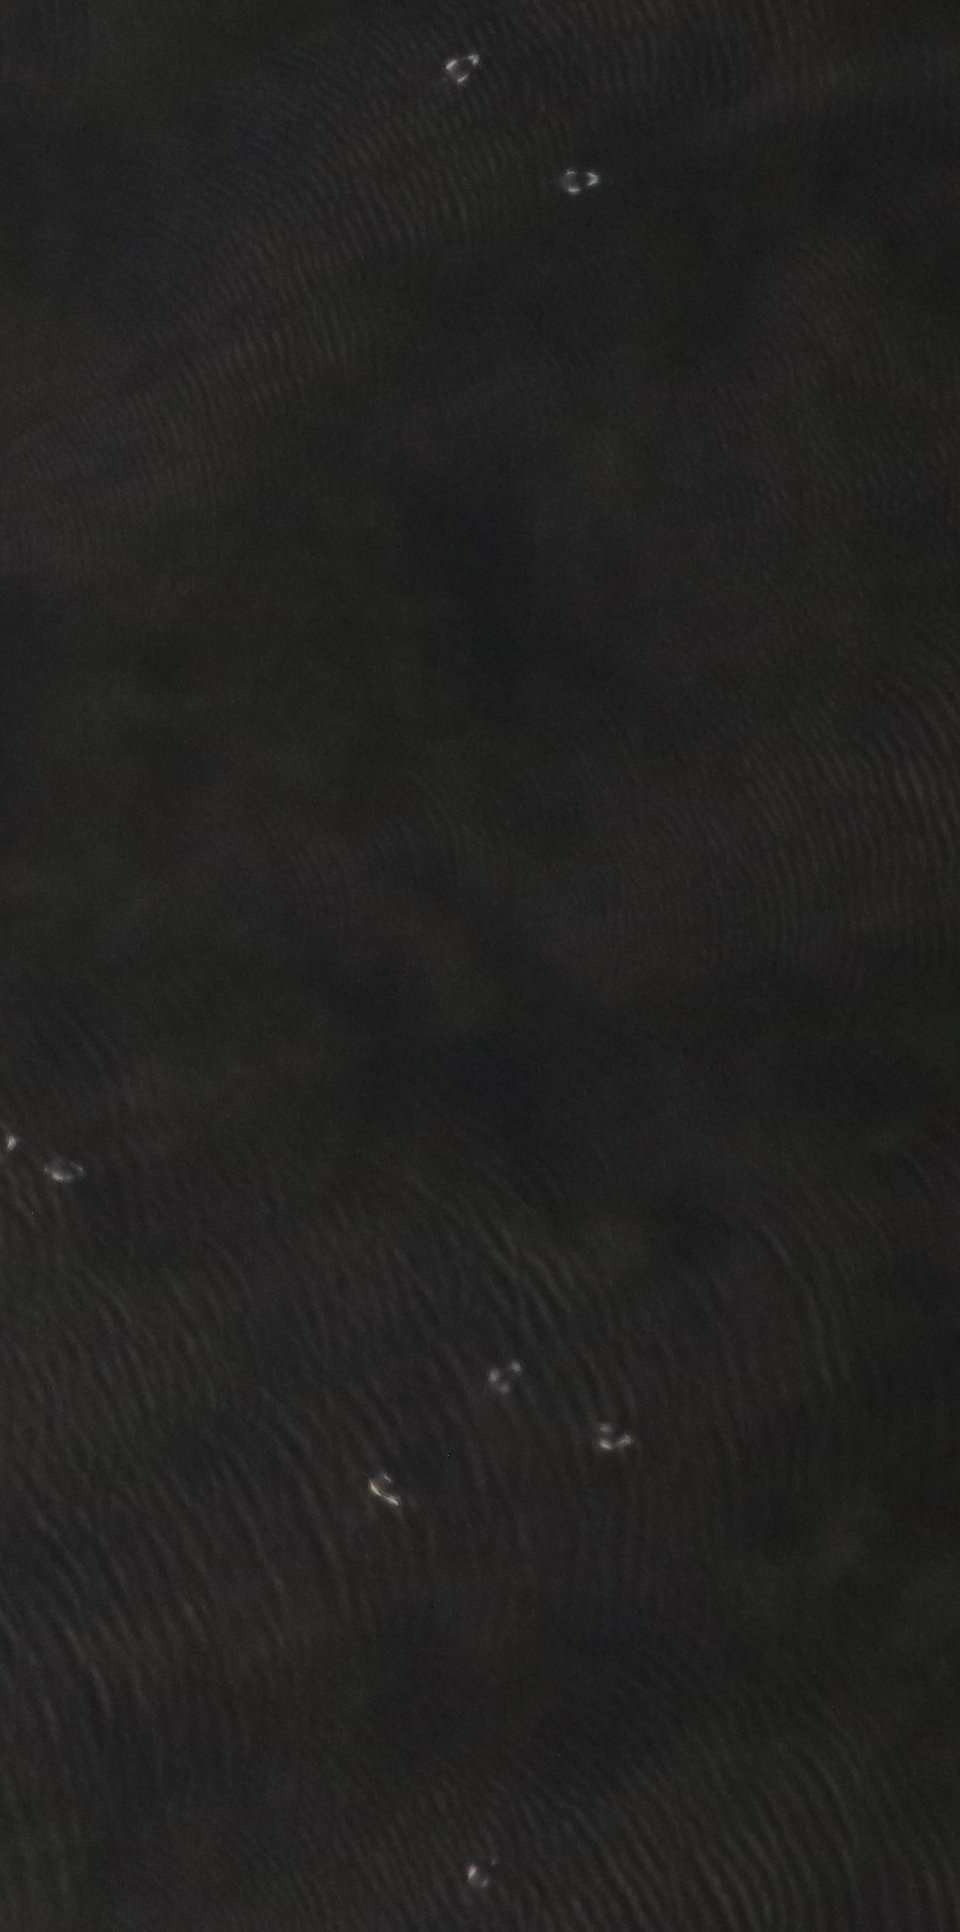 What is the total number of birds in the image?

7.